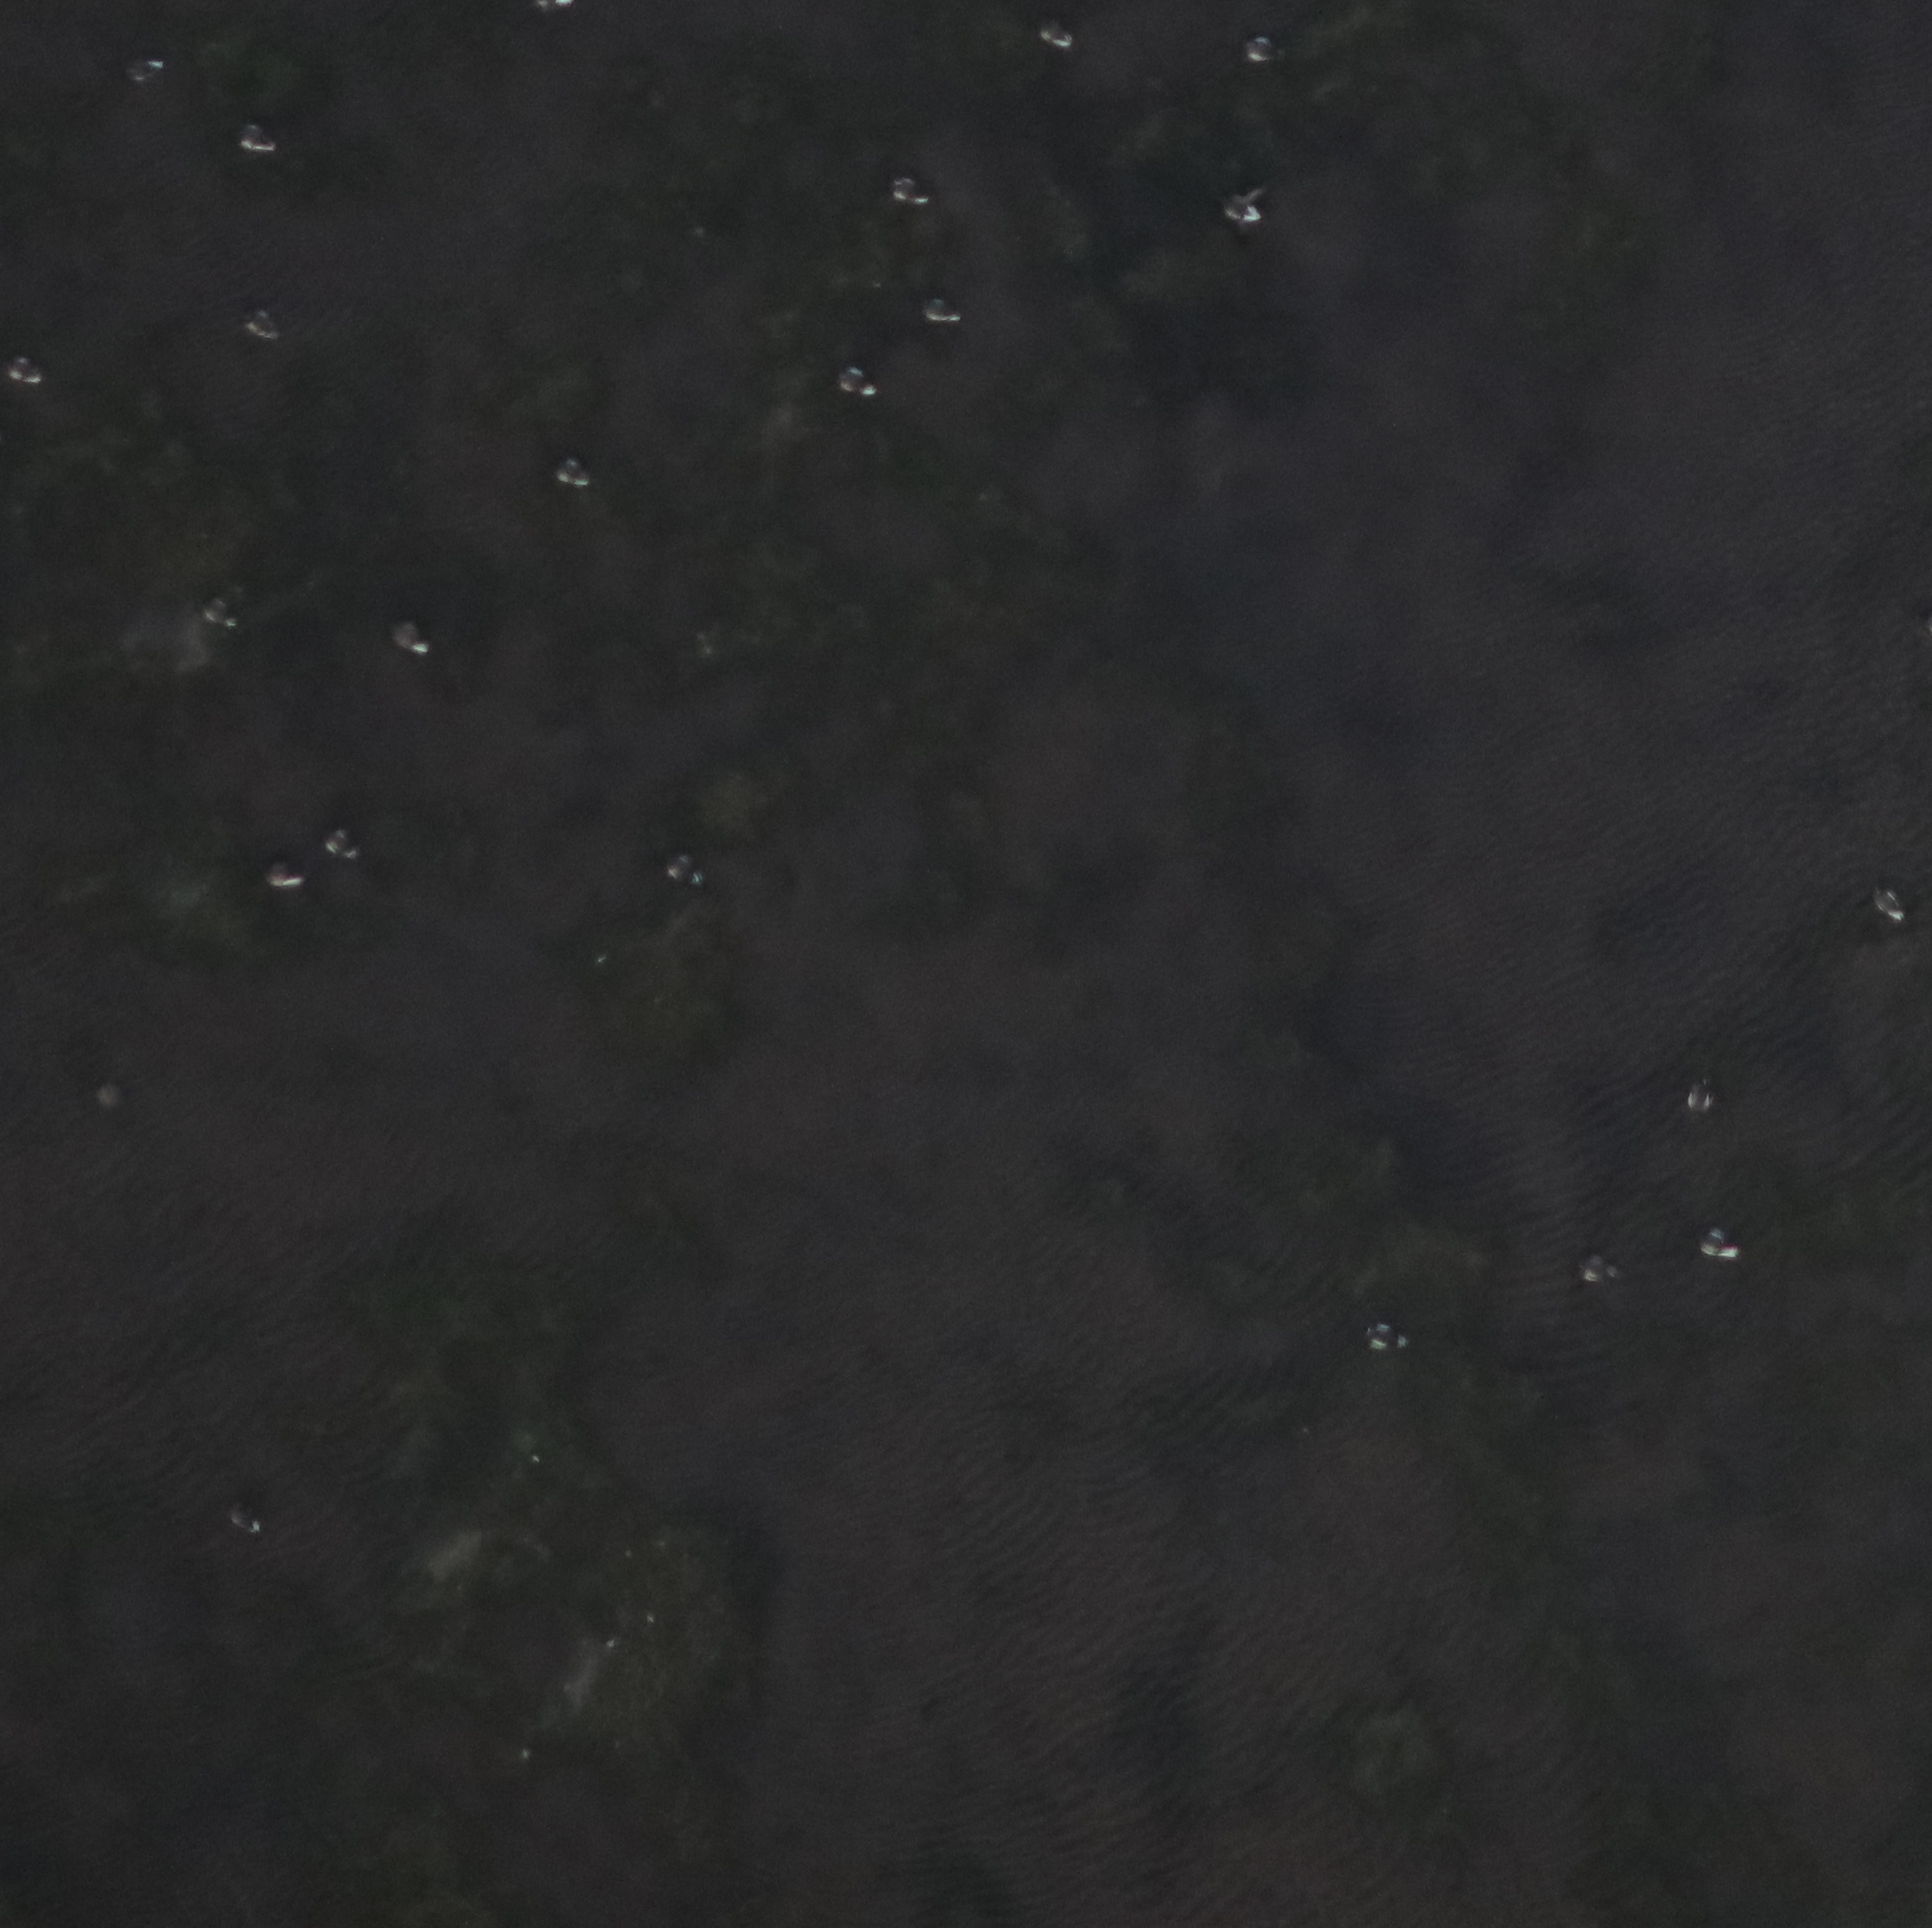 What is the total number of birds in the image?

22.